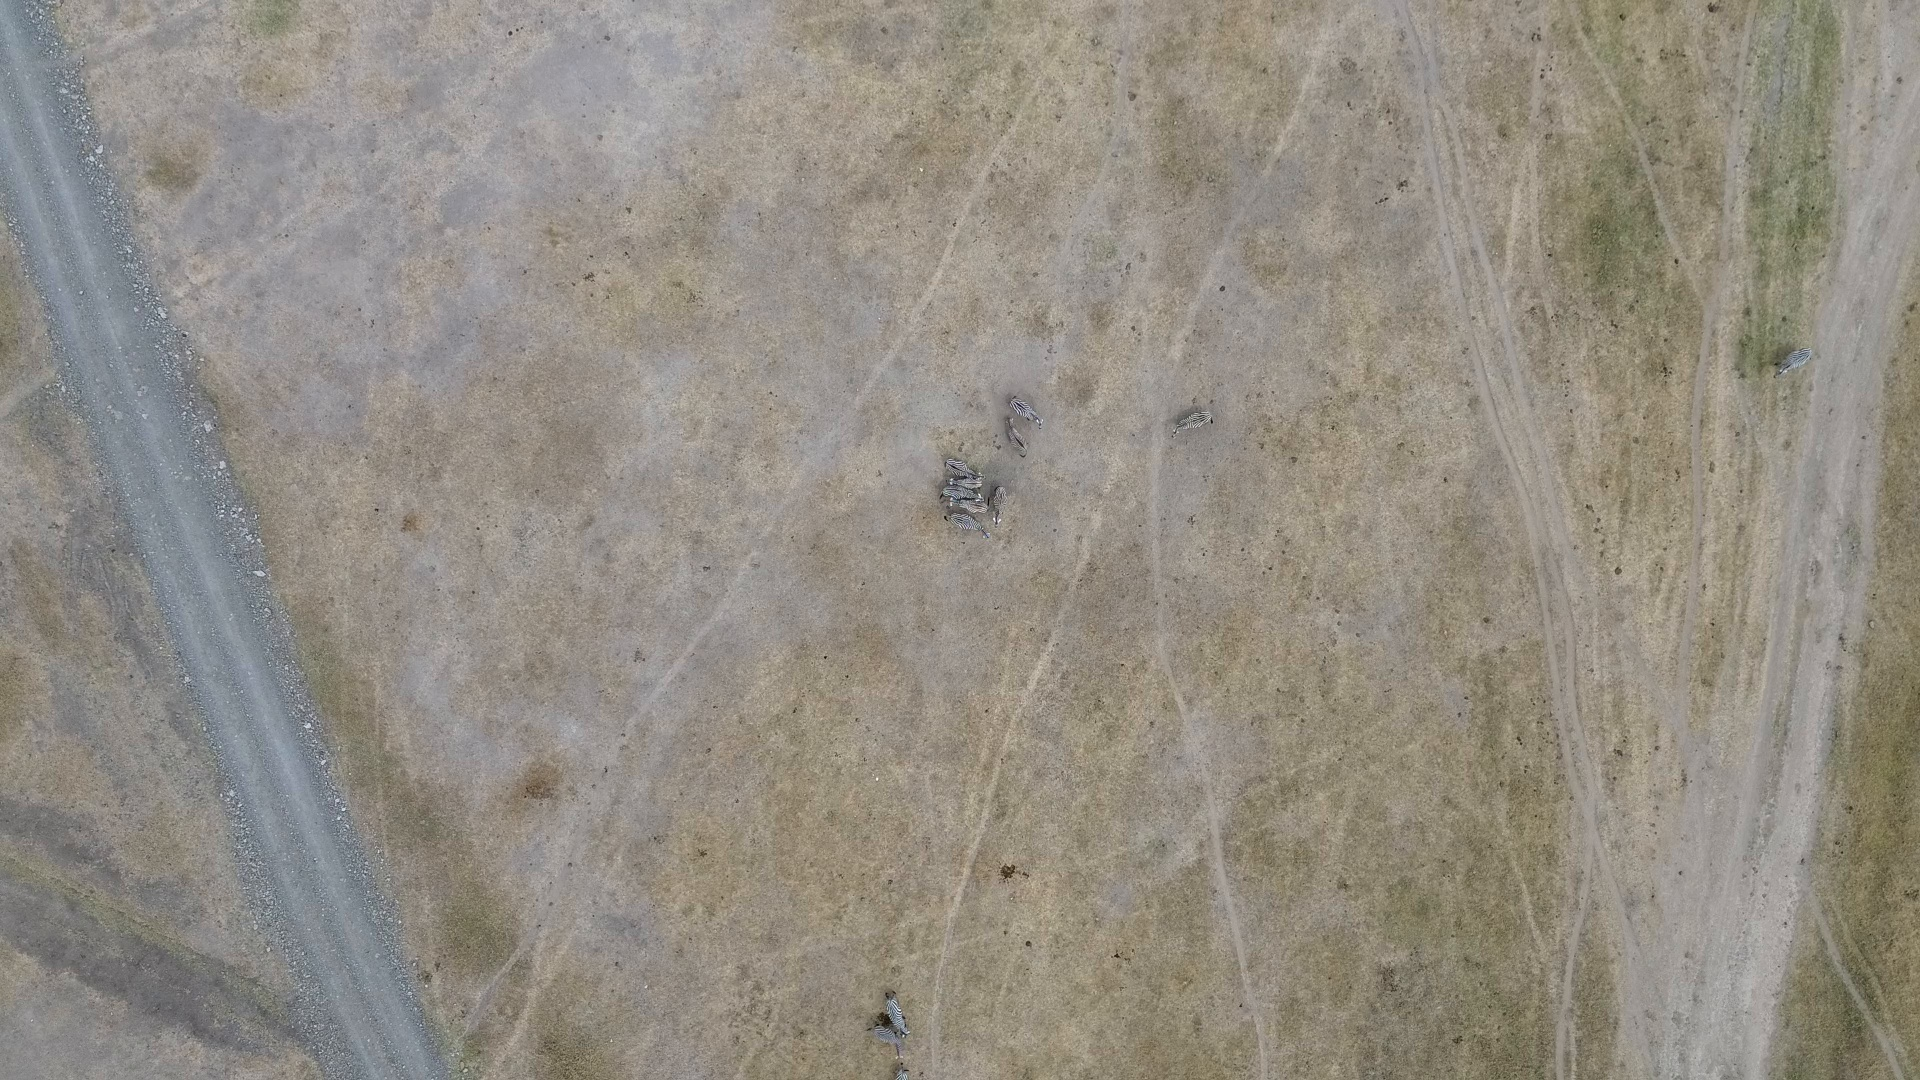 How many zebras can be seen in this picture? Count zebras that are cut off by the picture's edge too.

13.